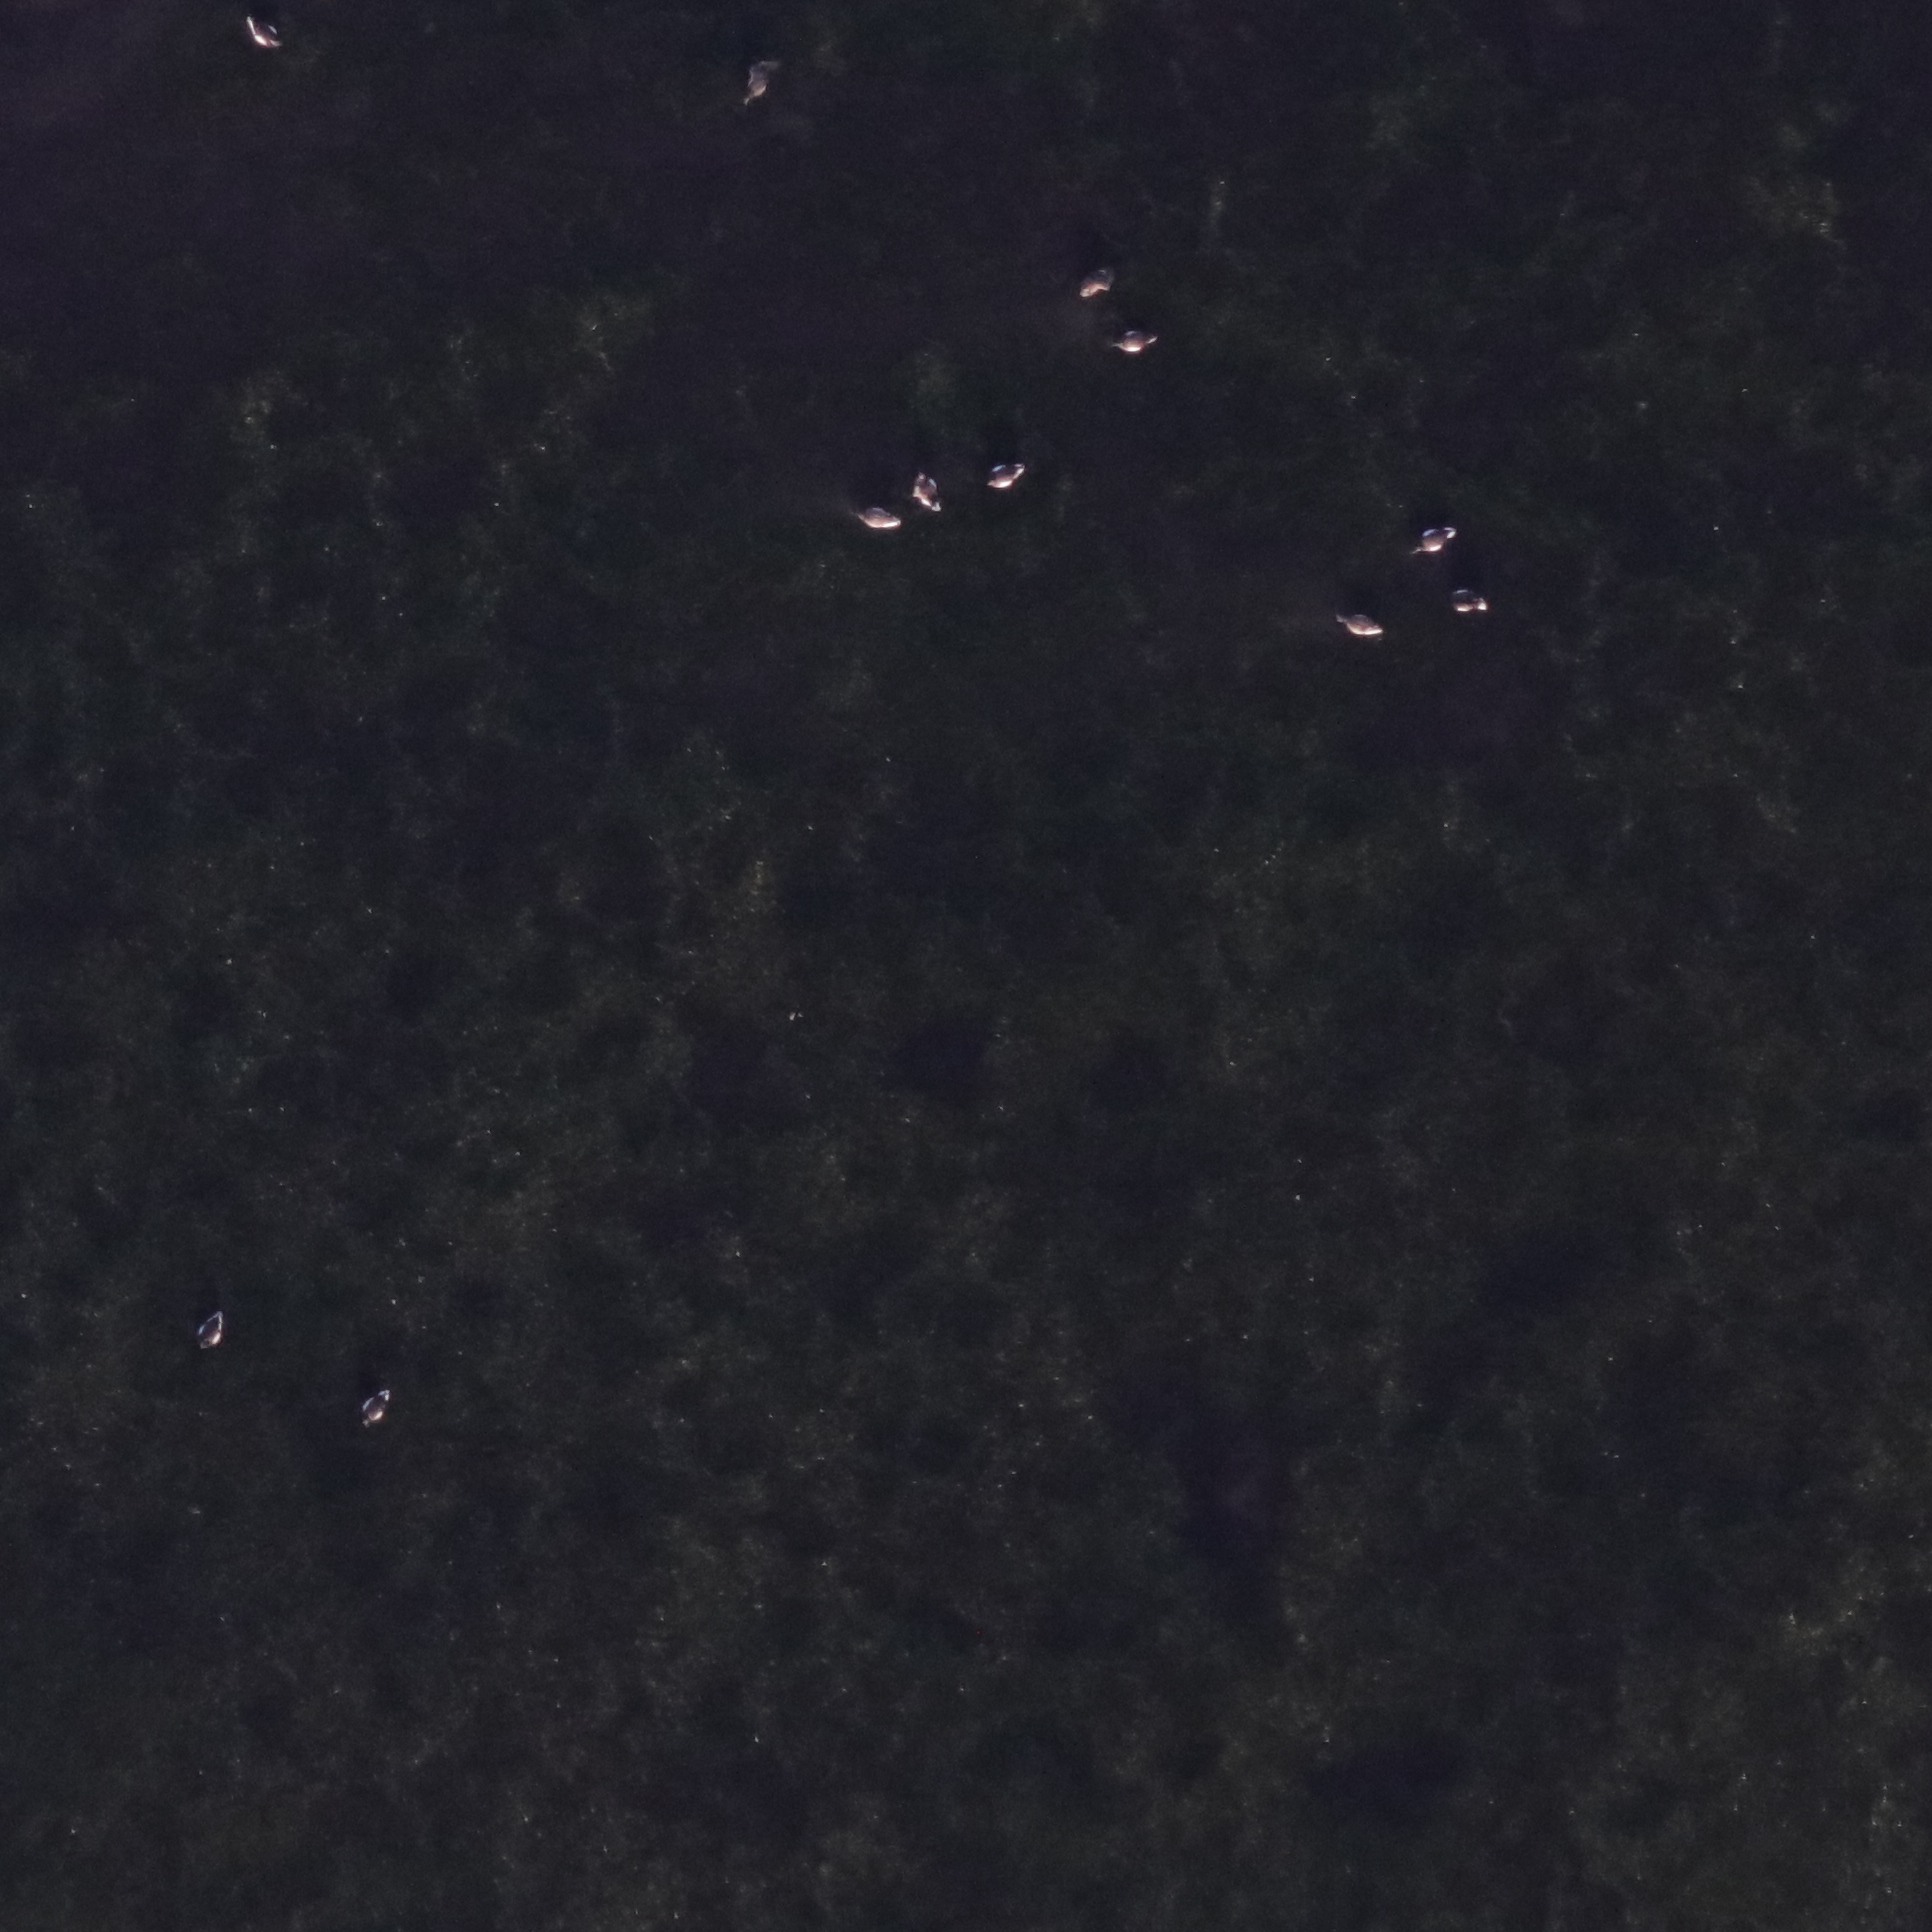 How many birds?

12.